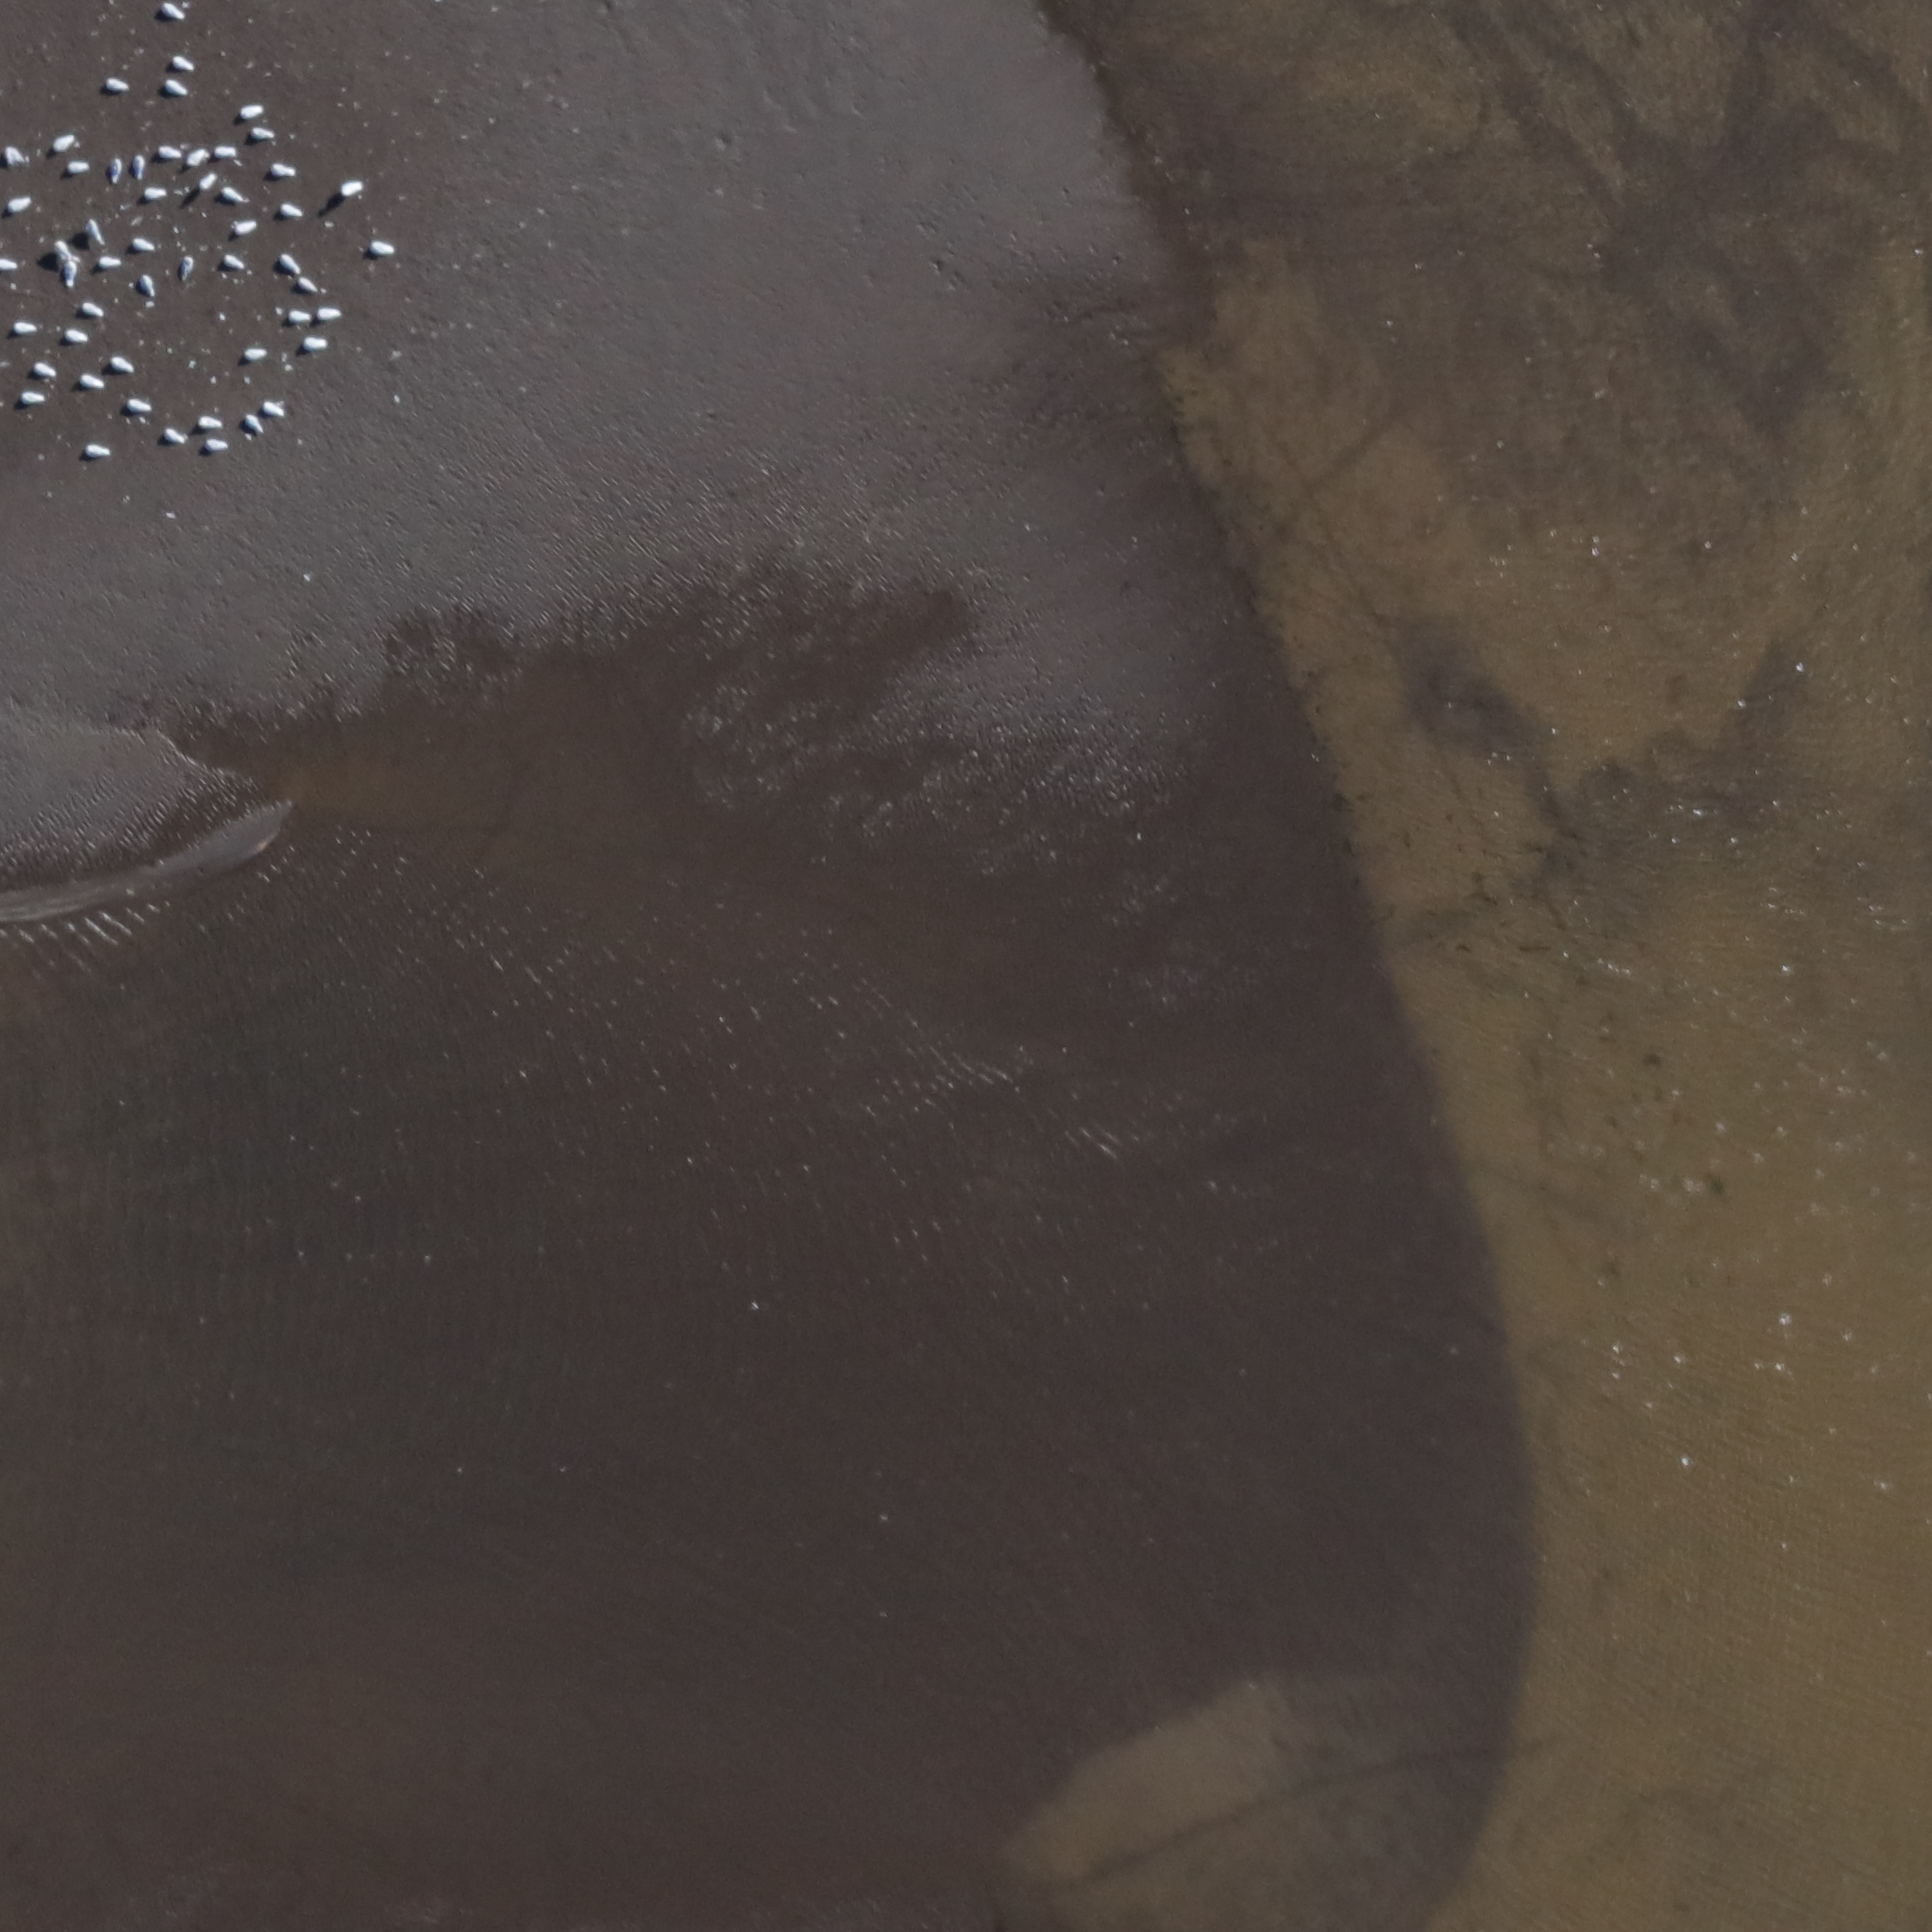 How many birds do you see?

51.